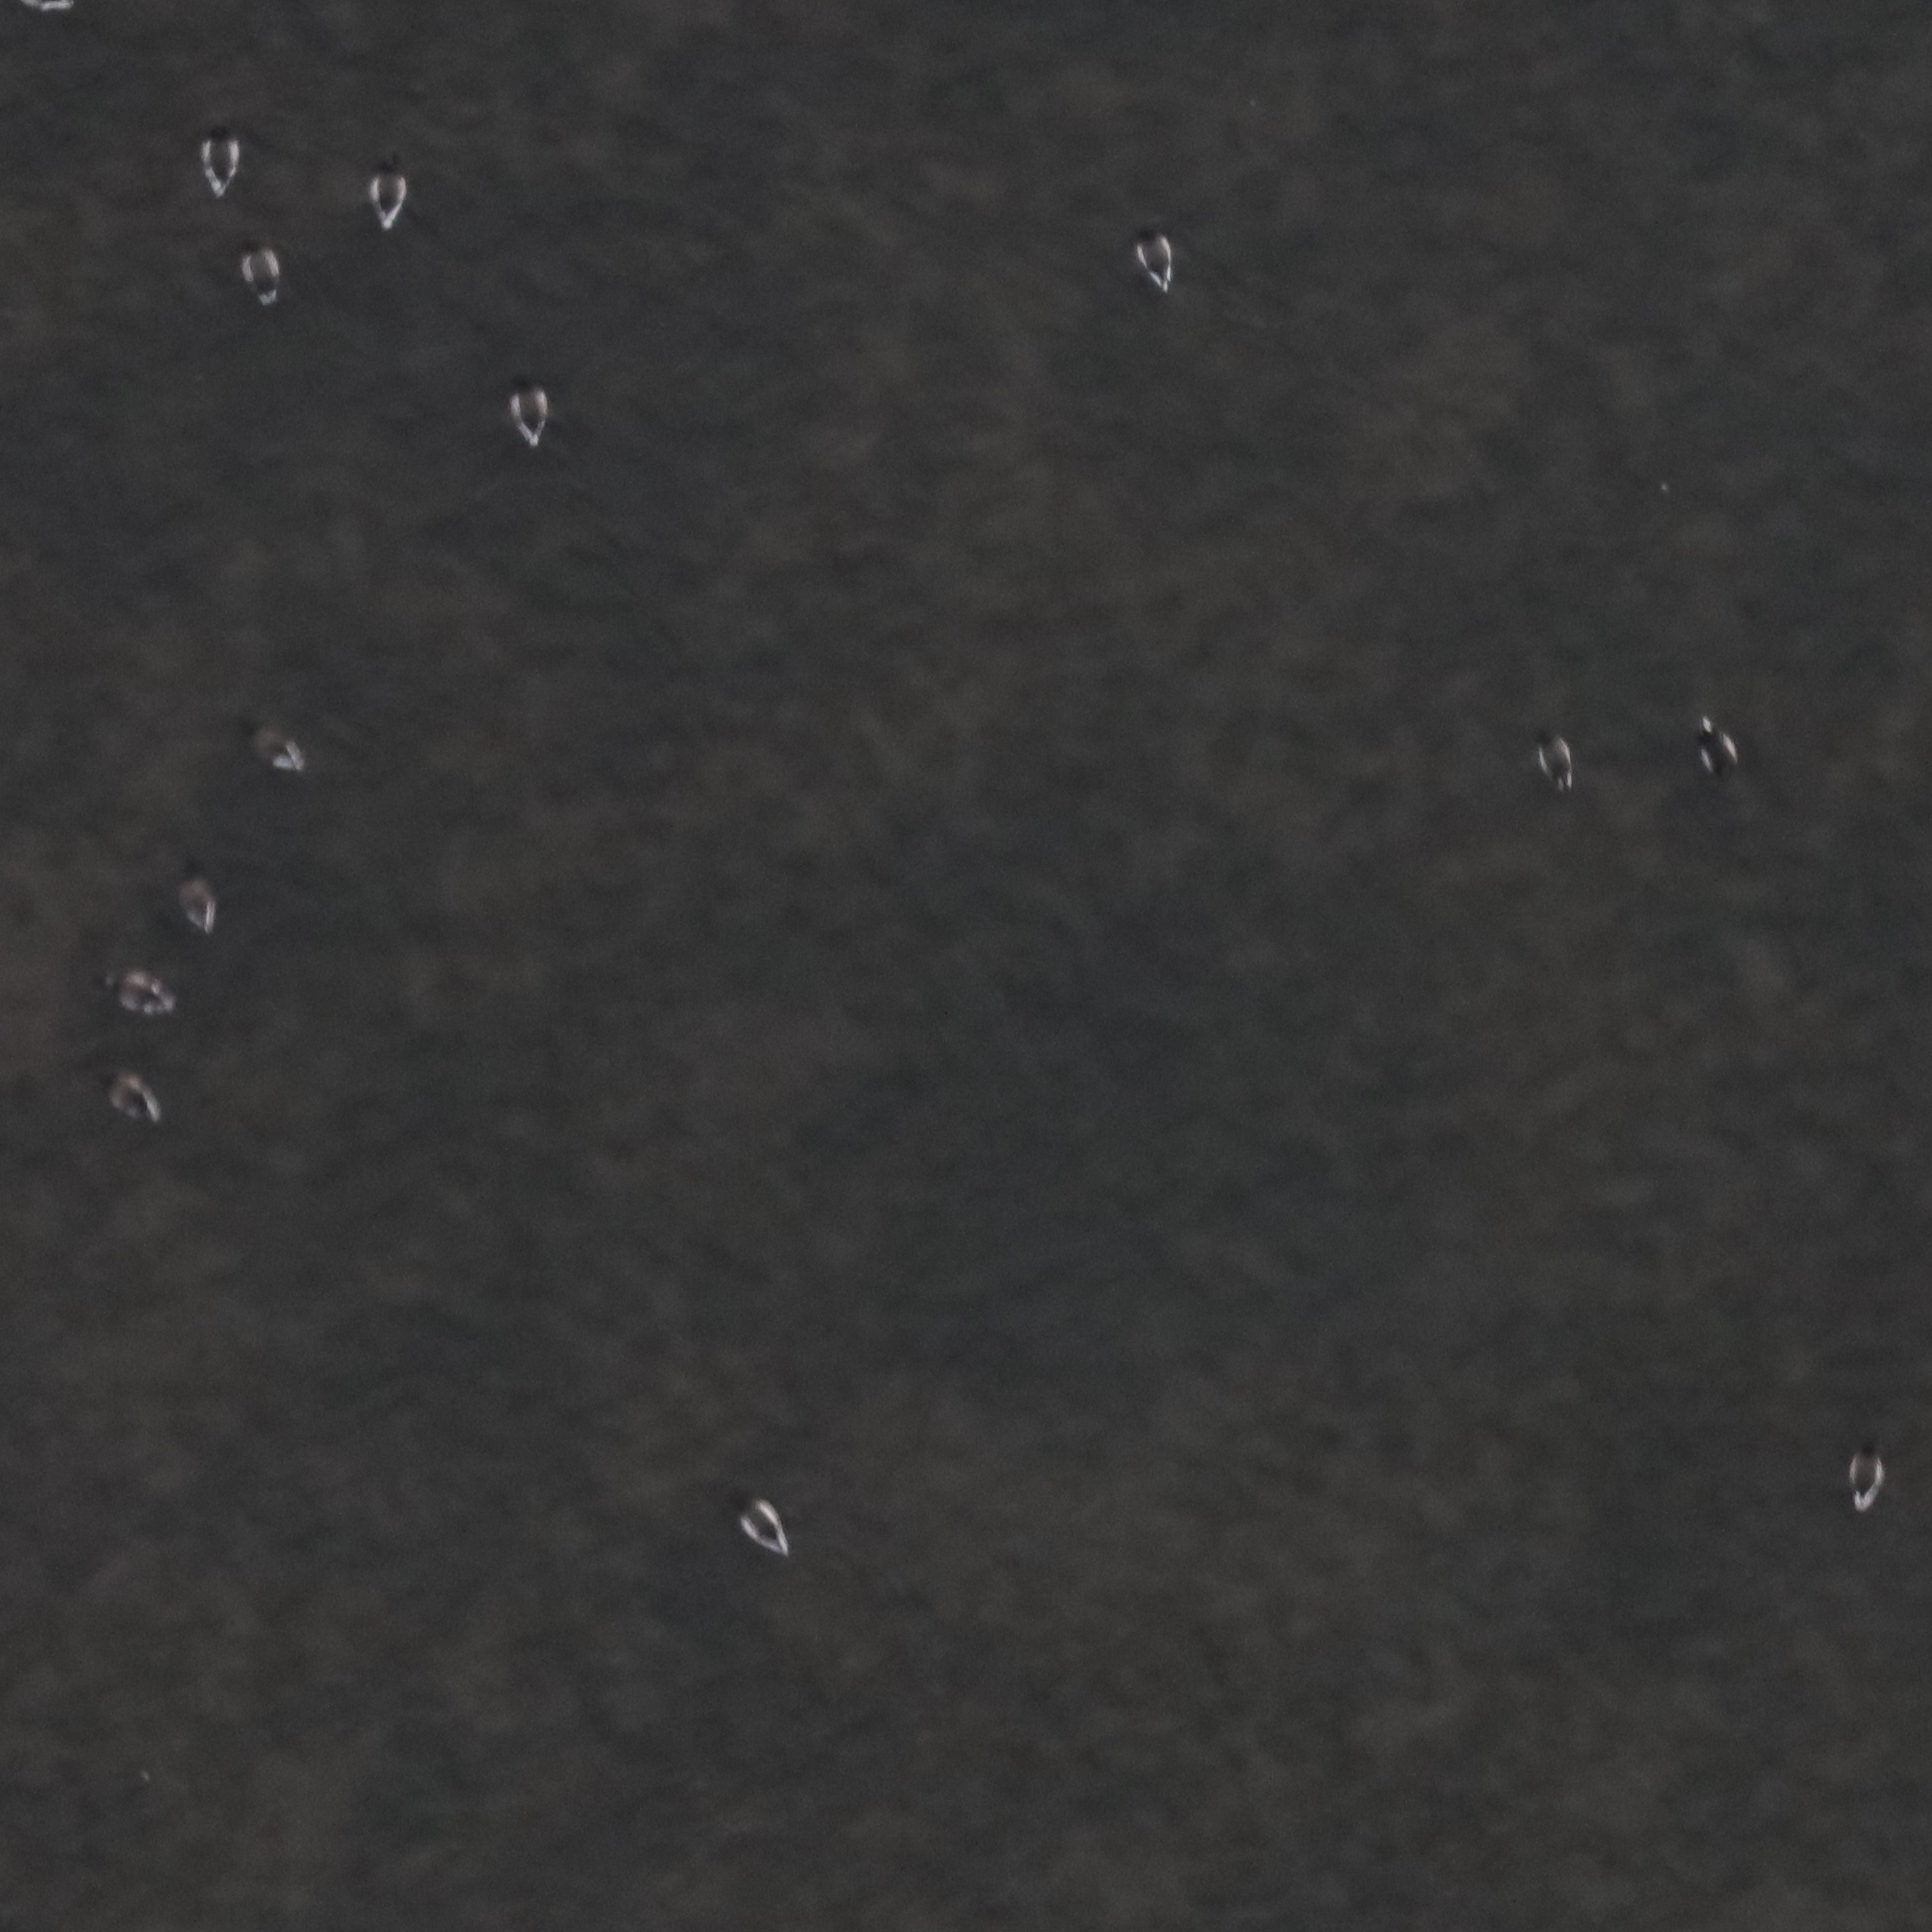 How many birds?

13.